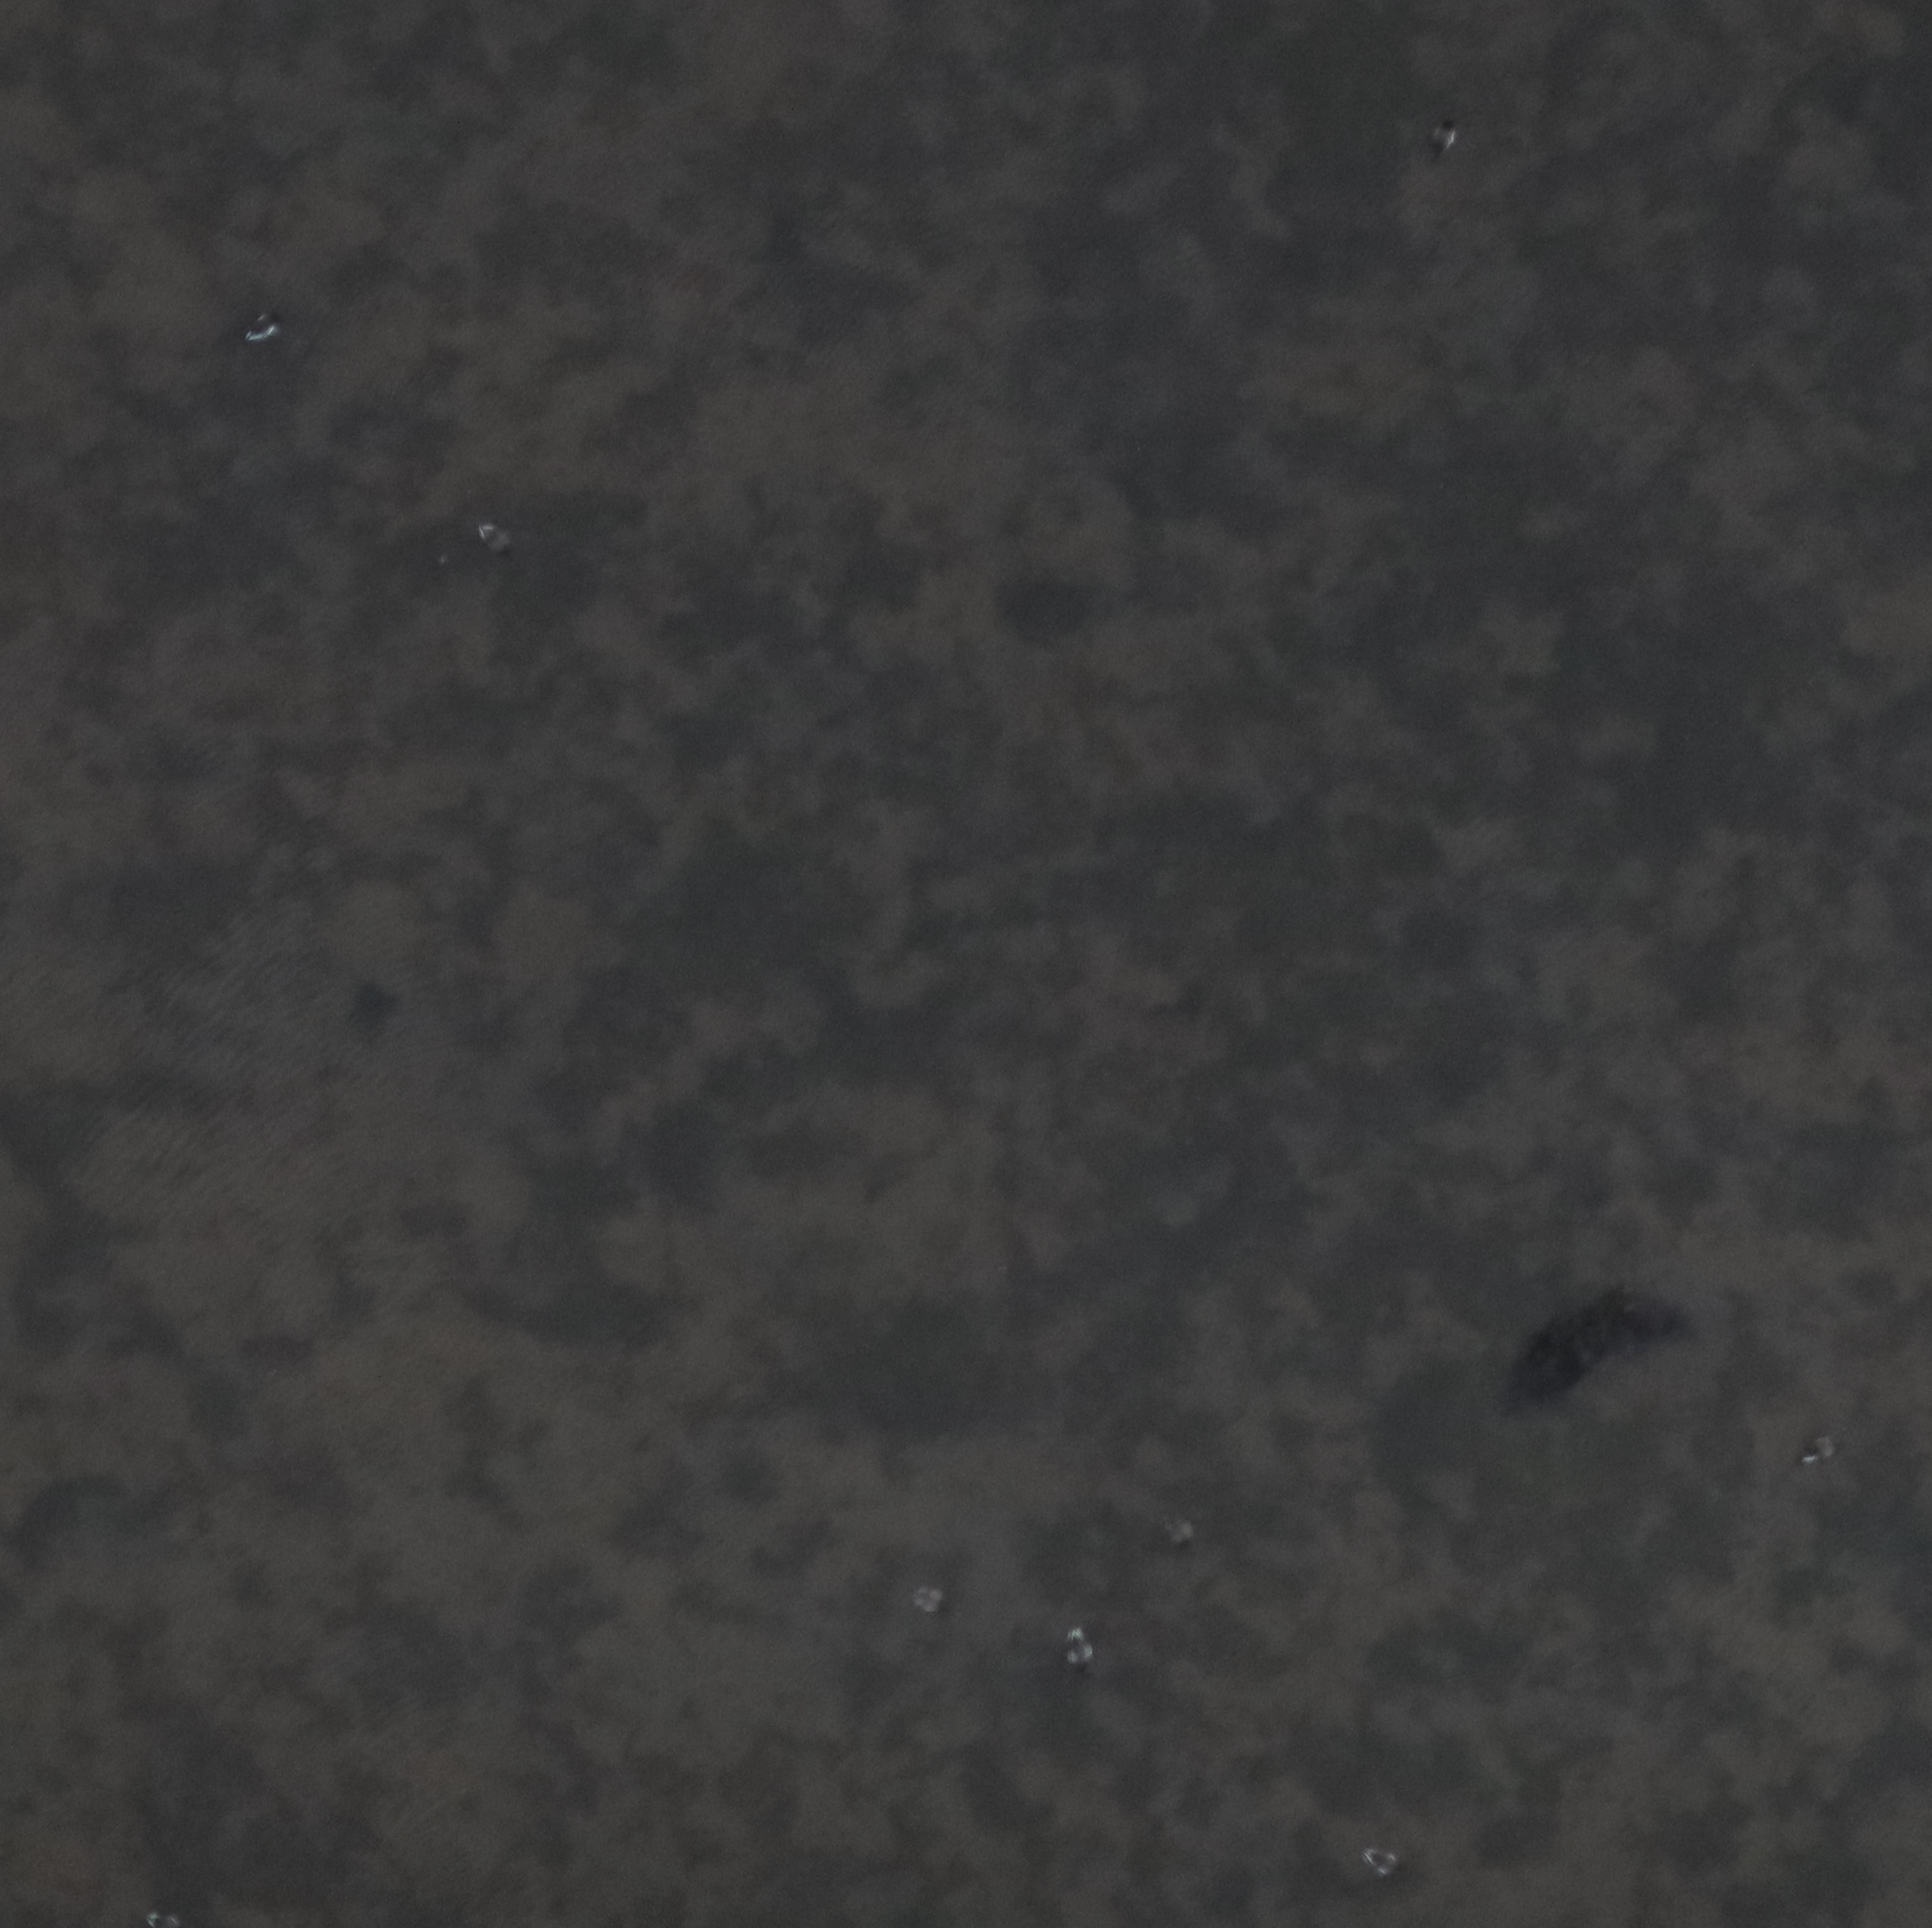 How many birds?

8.